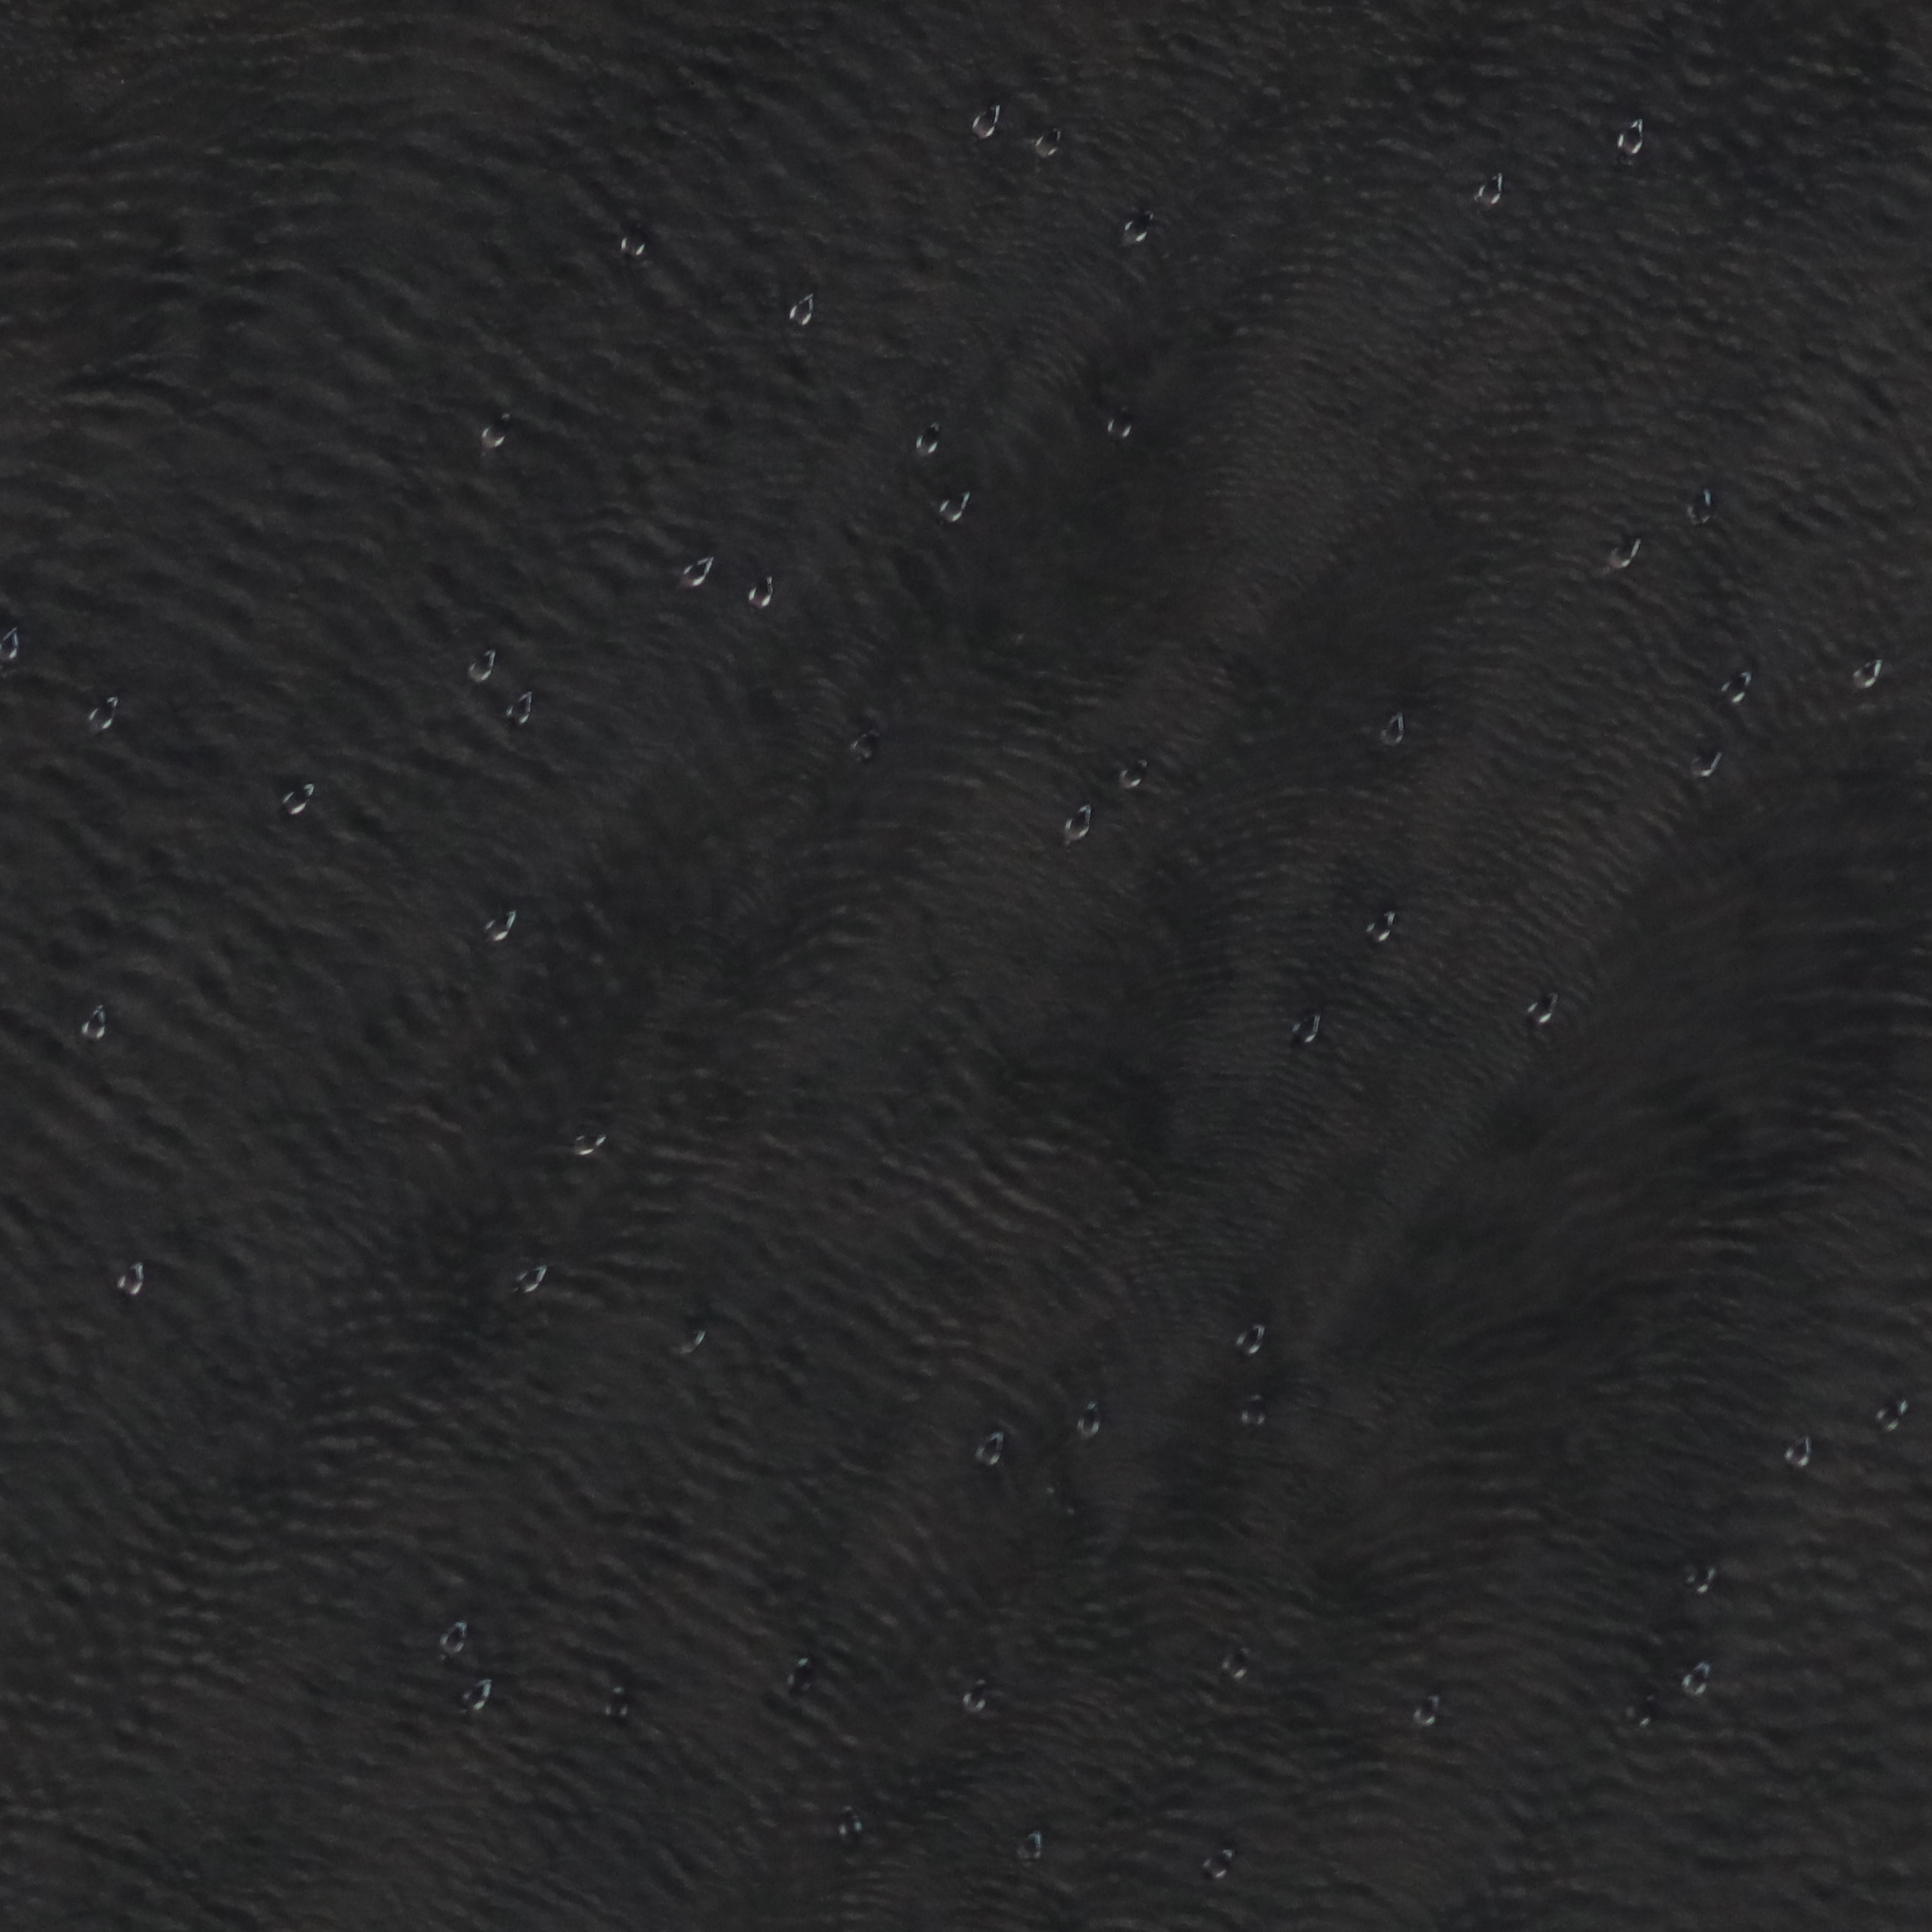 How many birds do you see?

55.